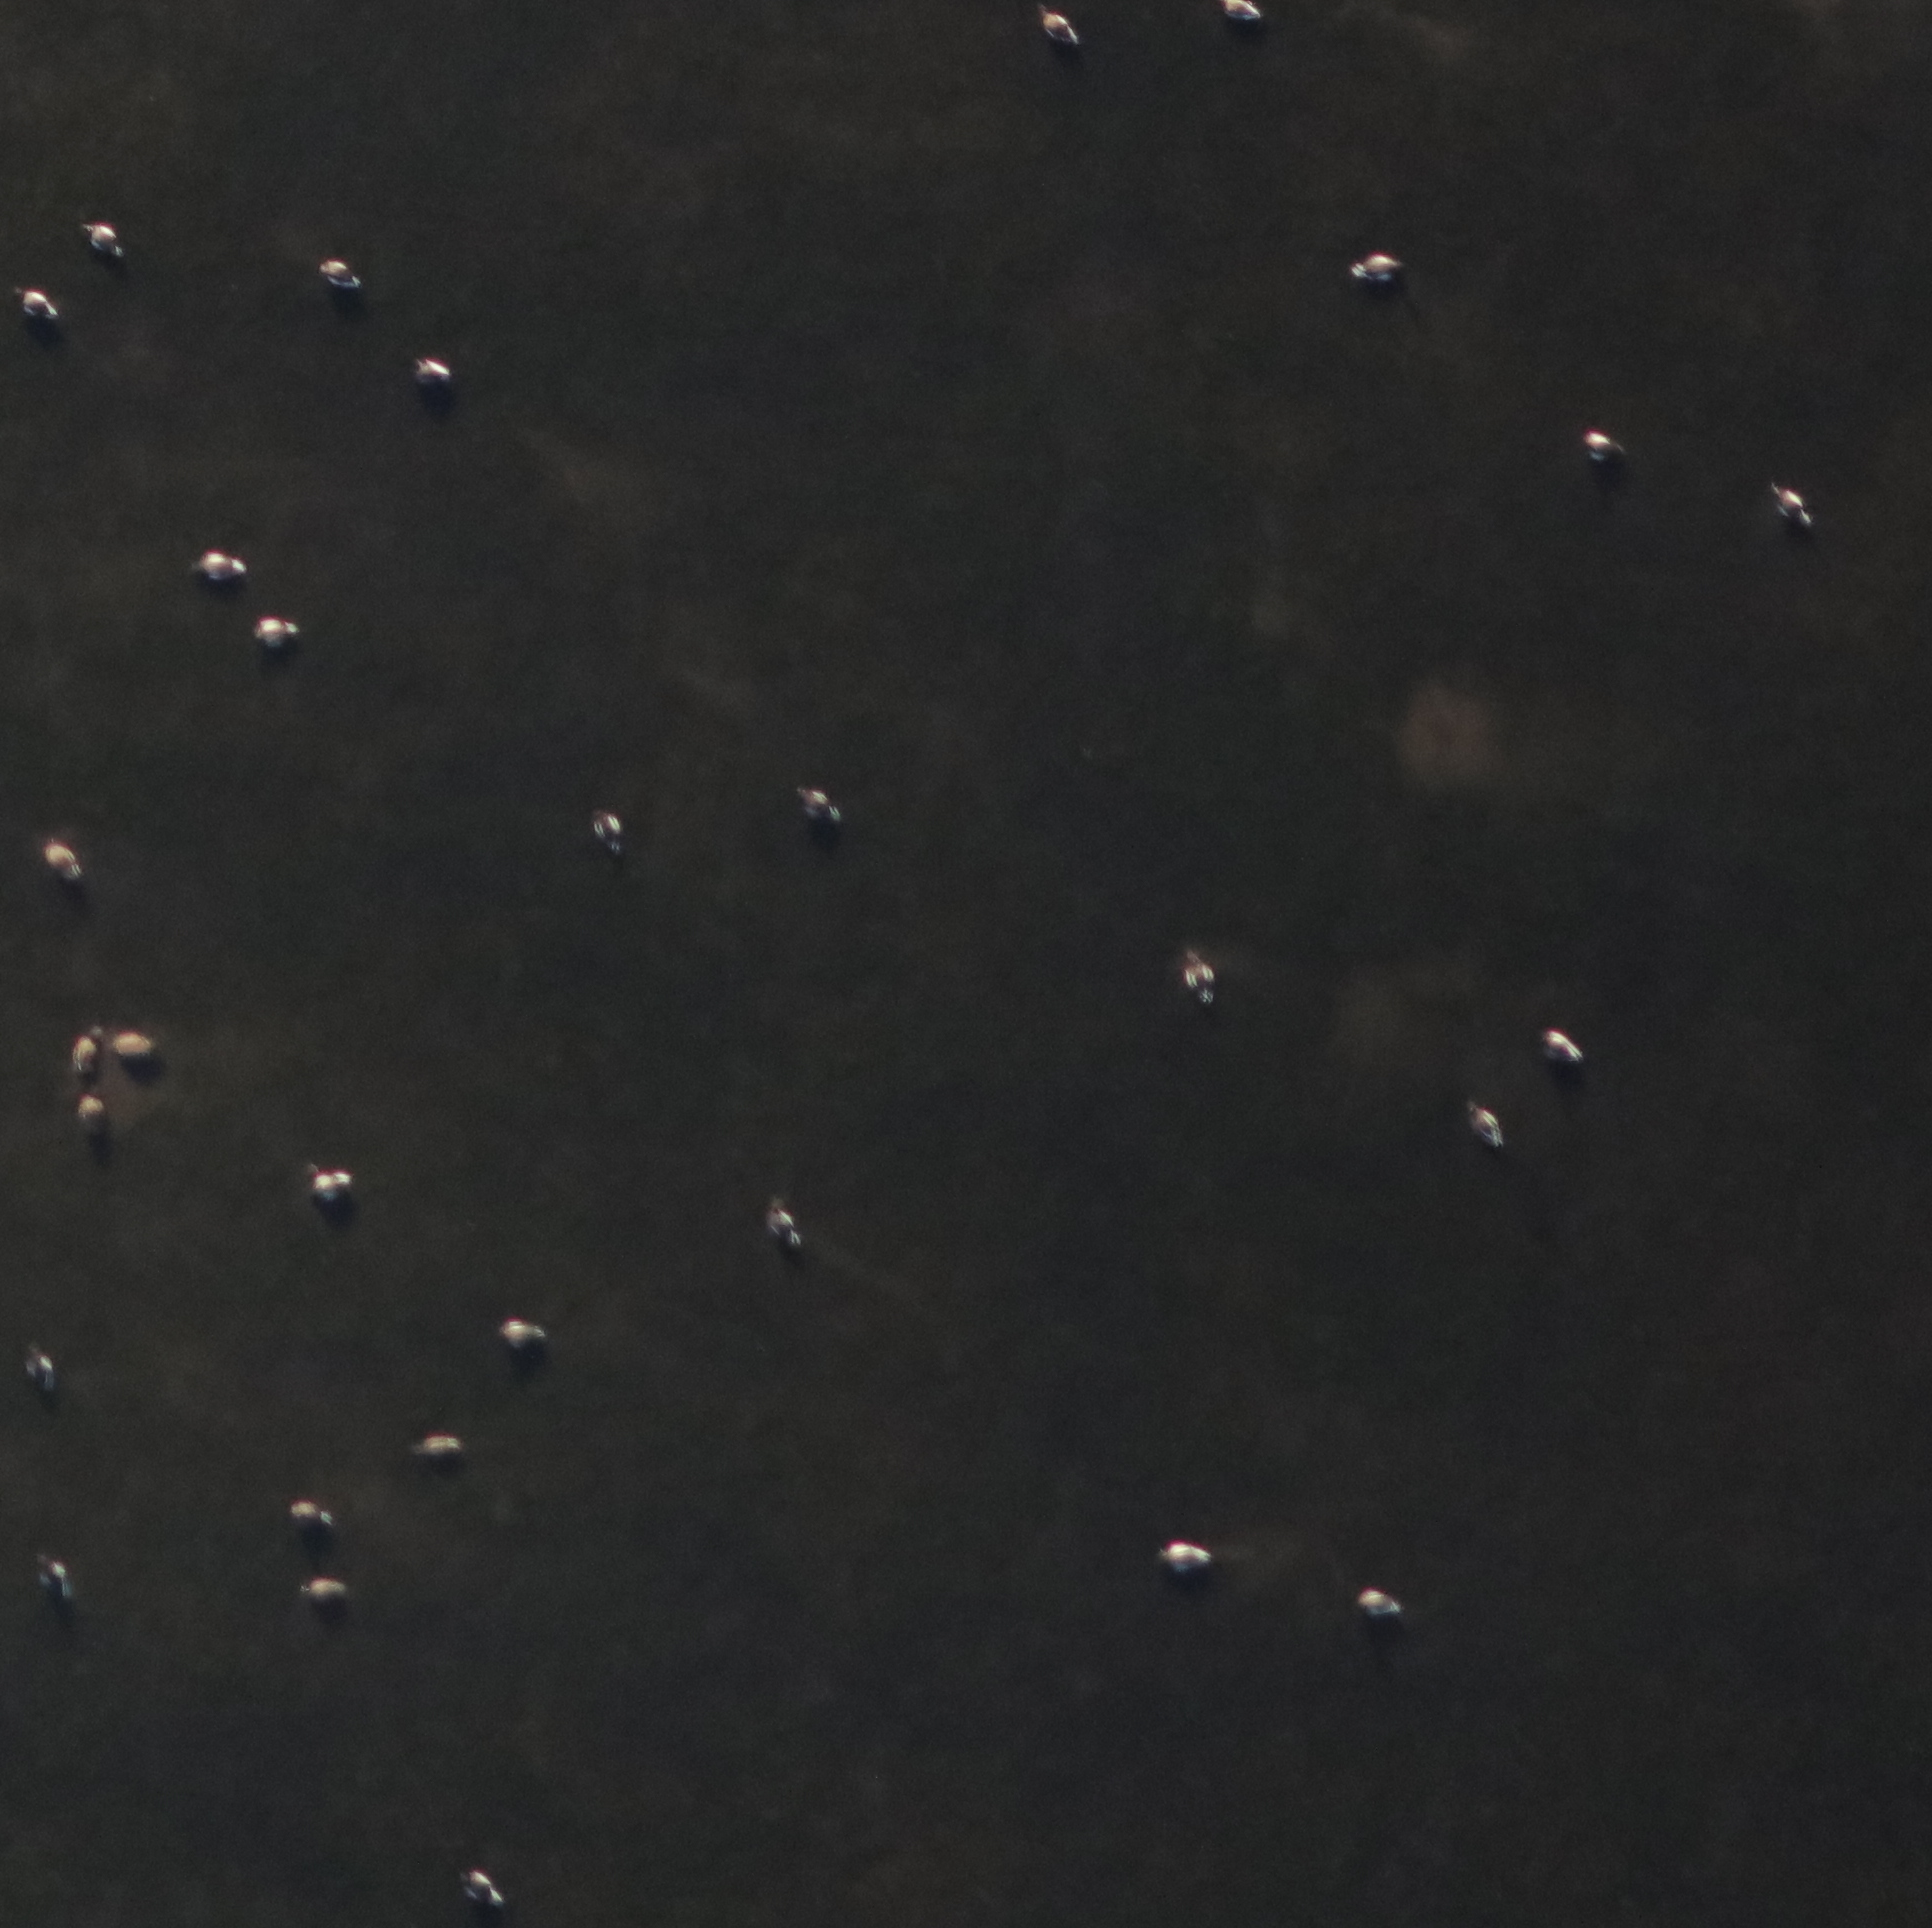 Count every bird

31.